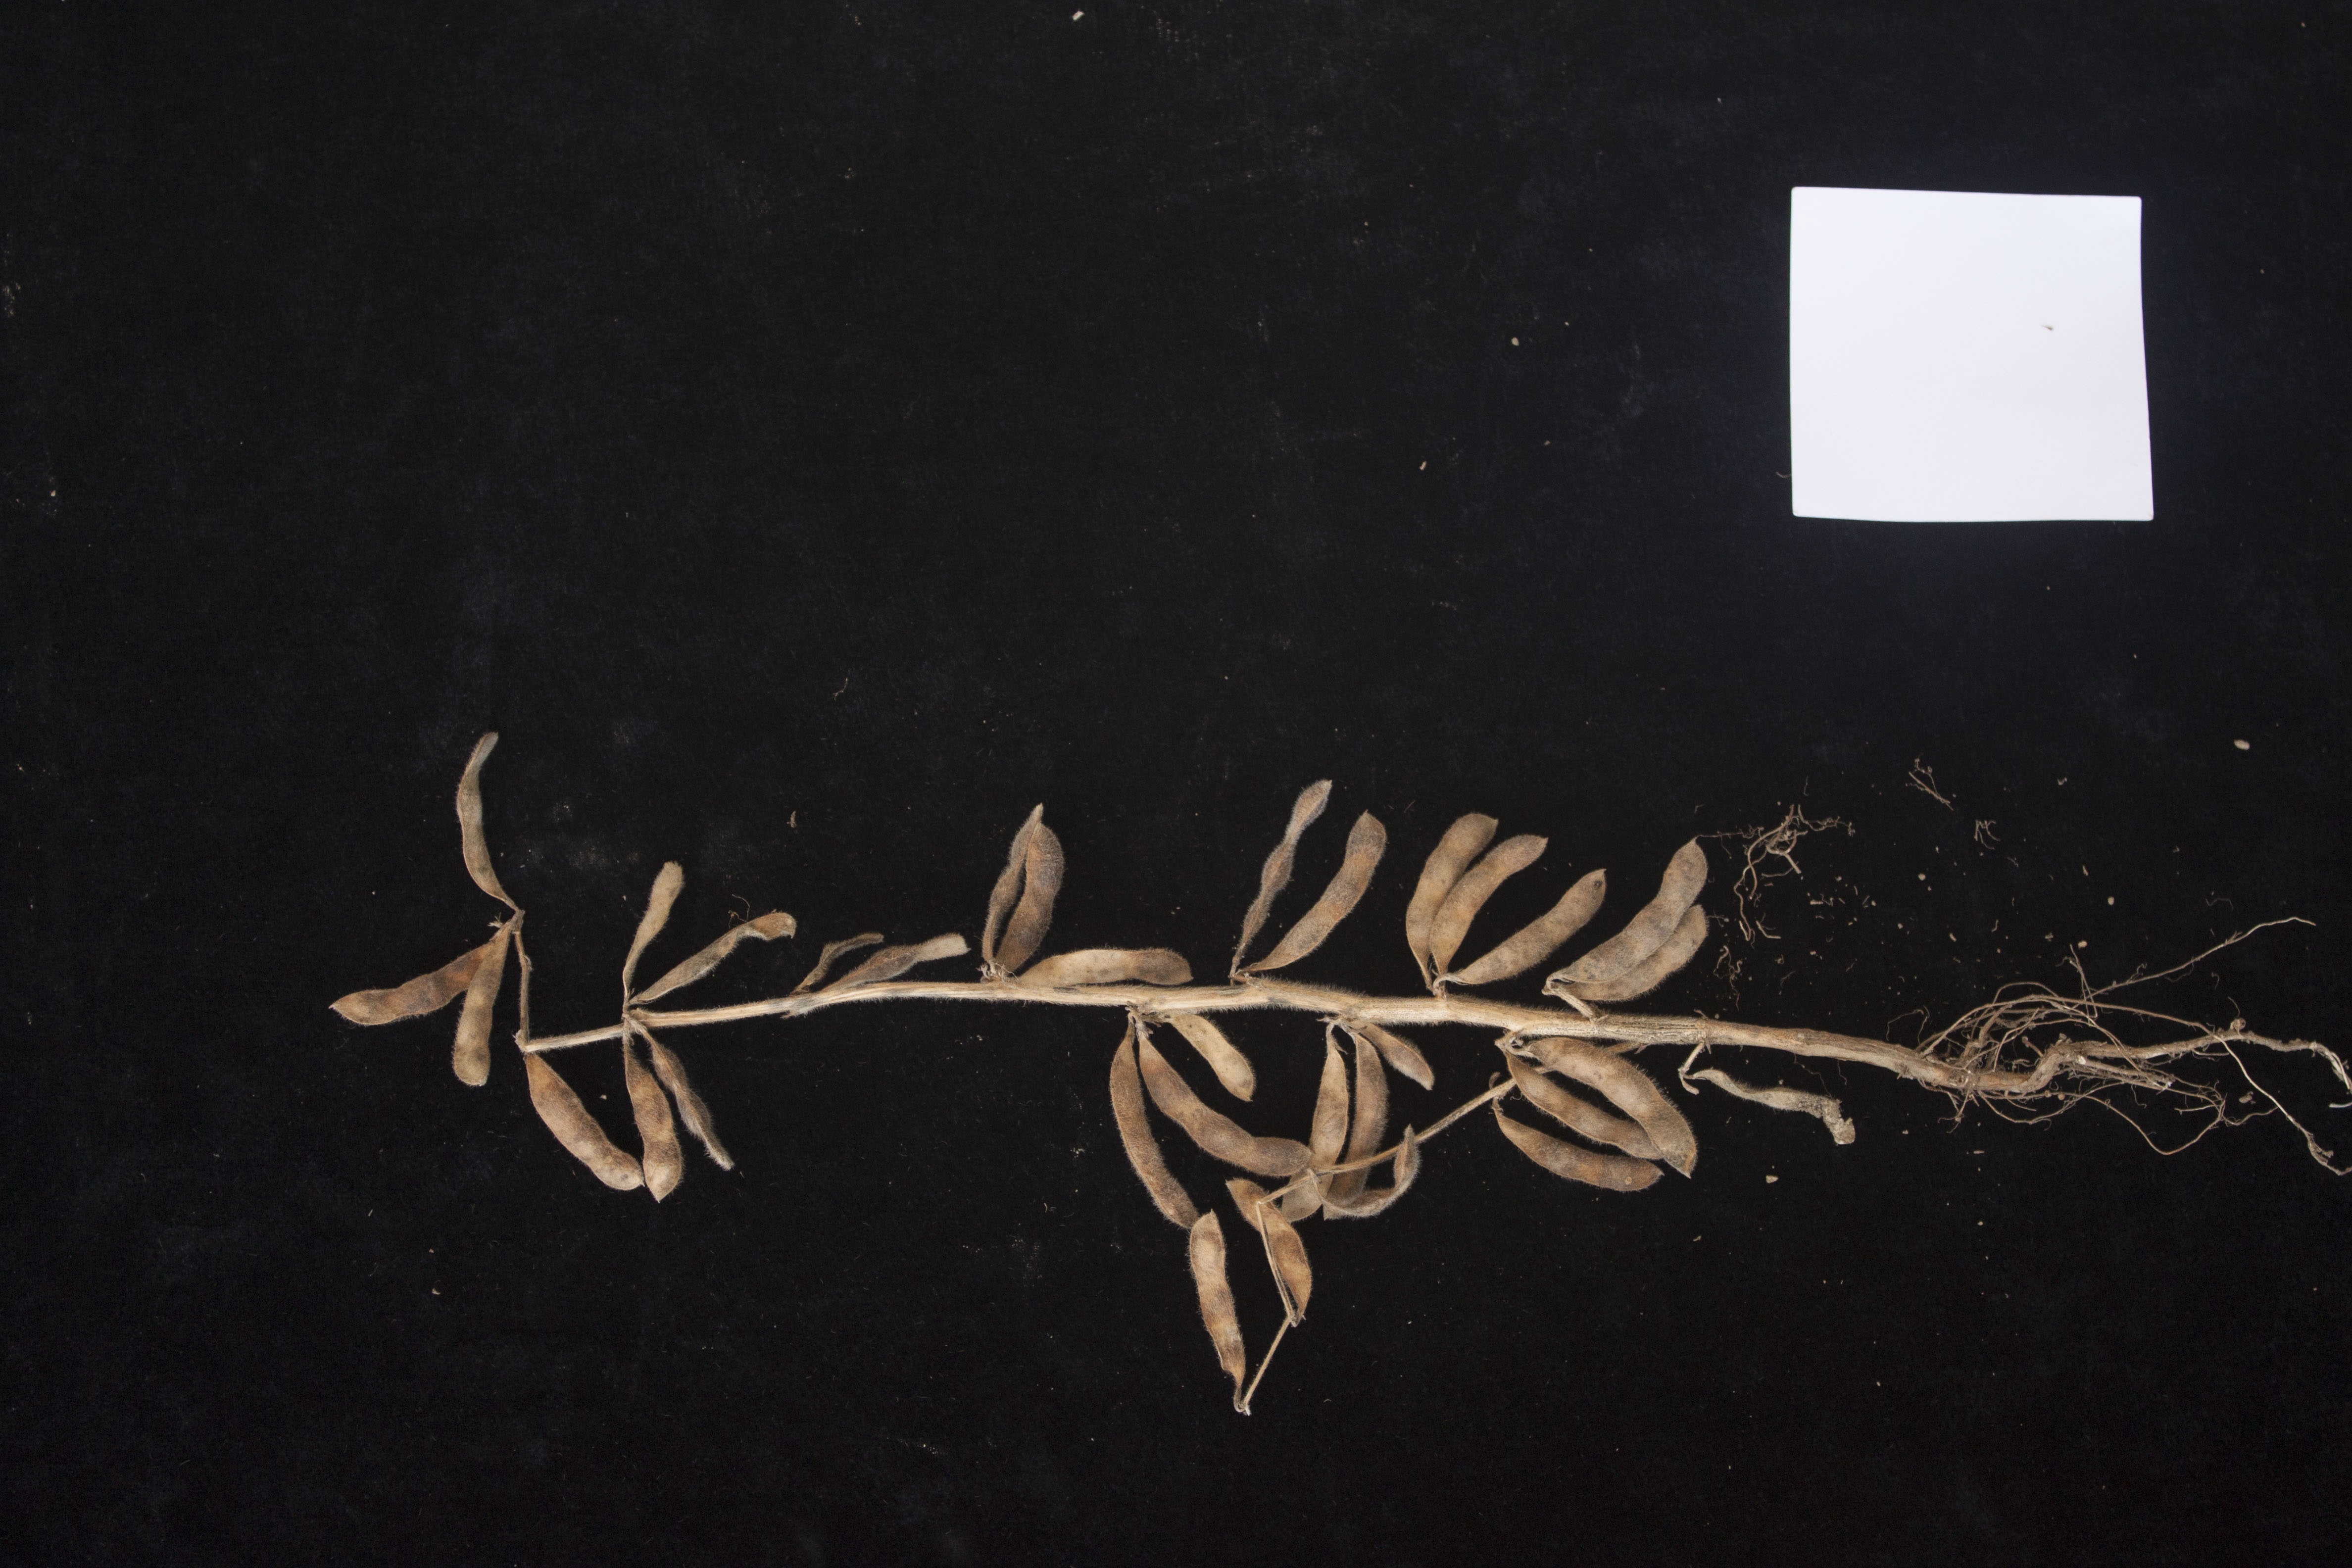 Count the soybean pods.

33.